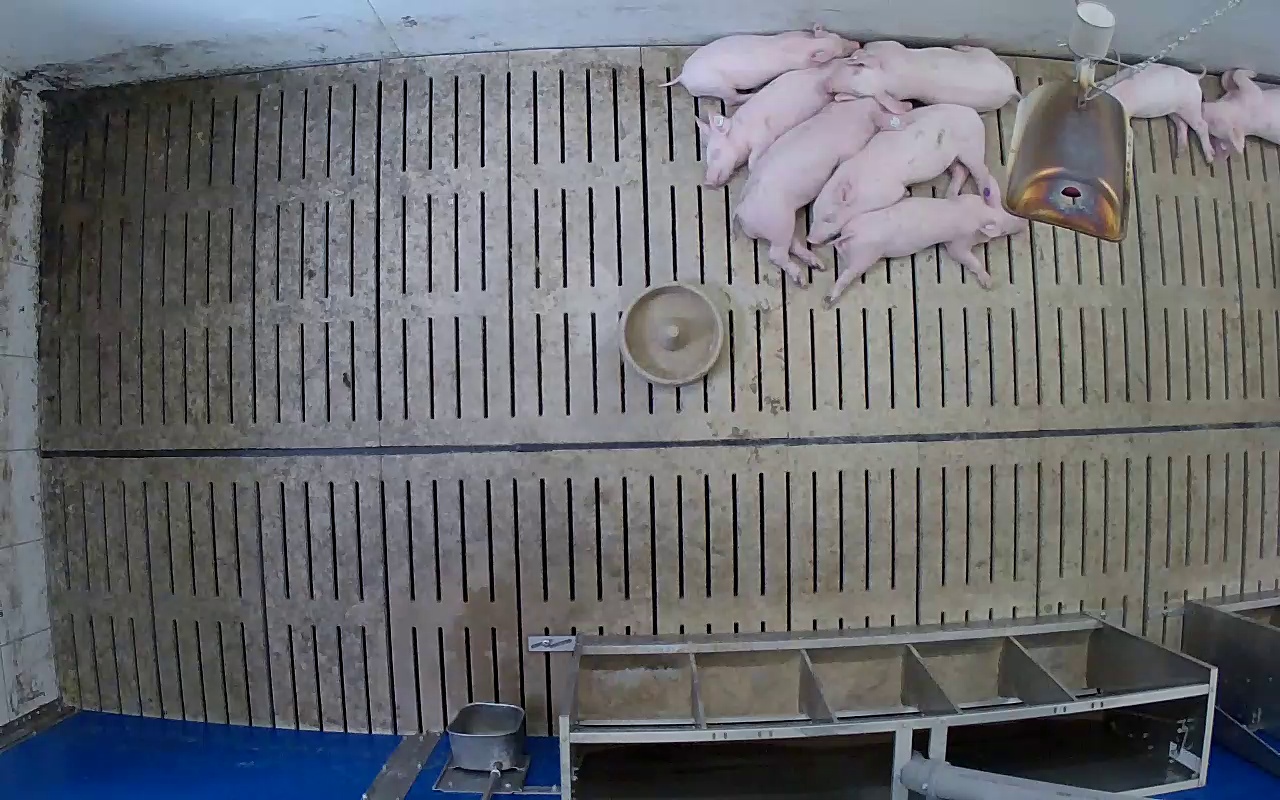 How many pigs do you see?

8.